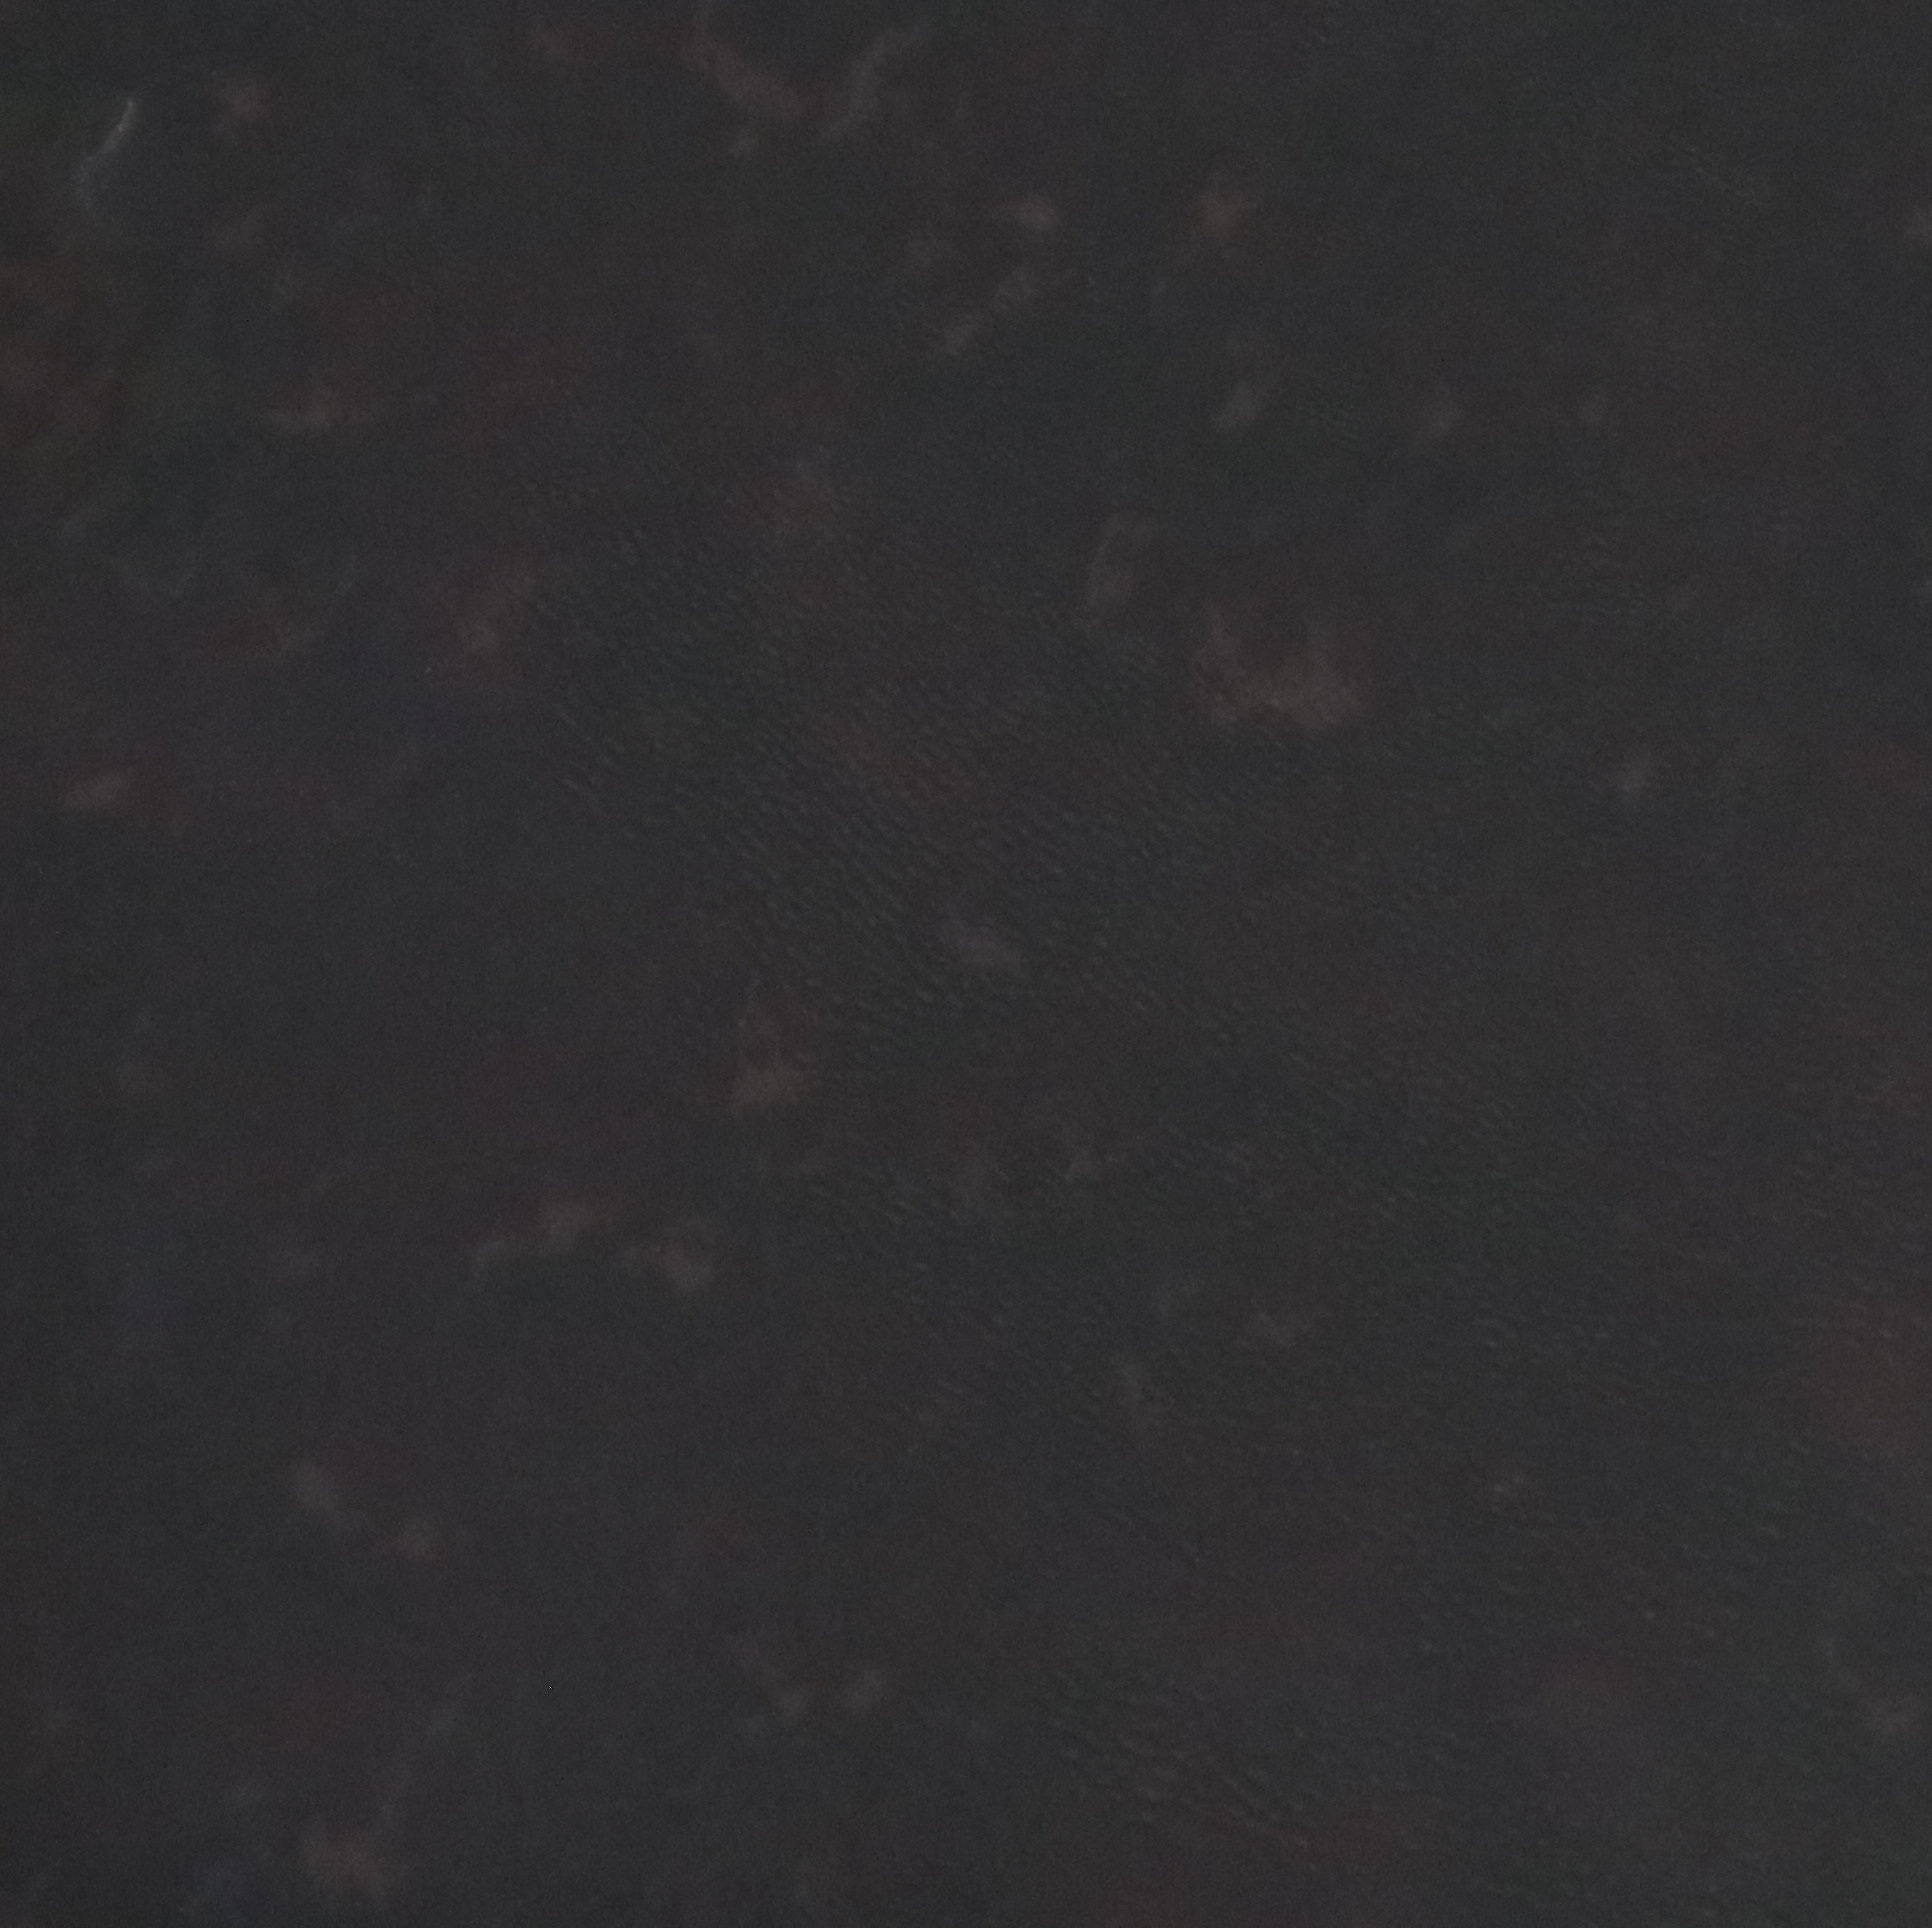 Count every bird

0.